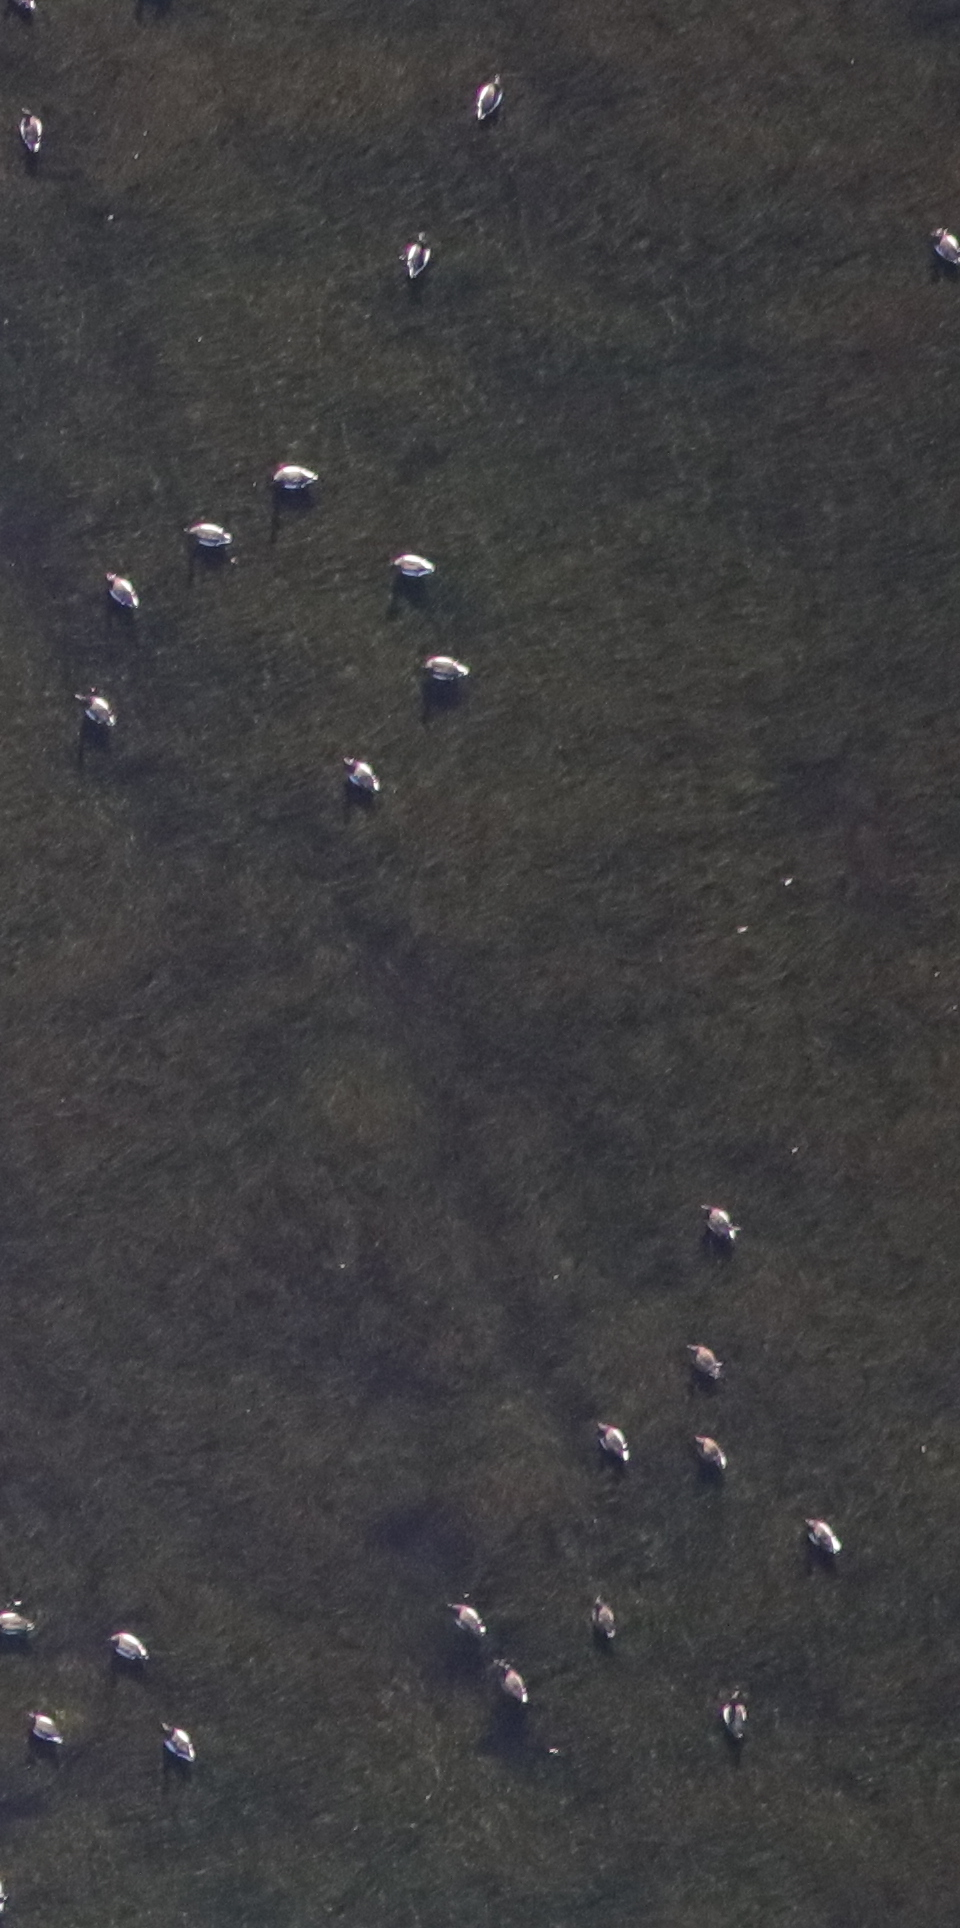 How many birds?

24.